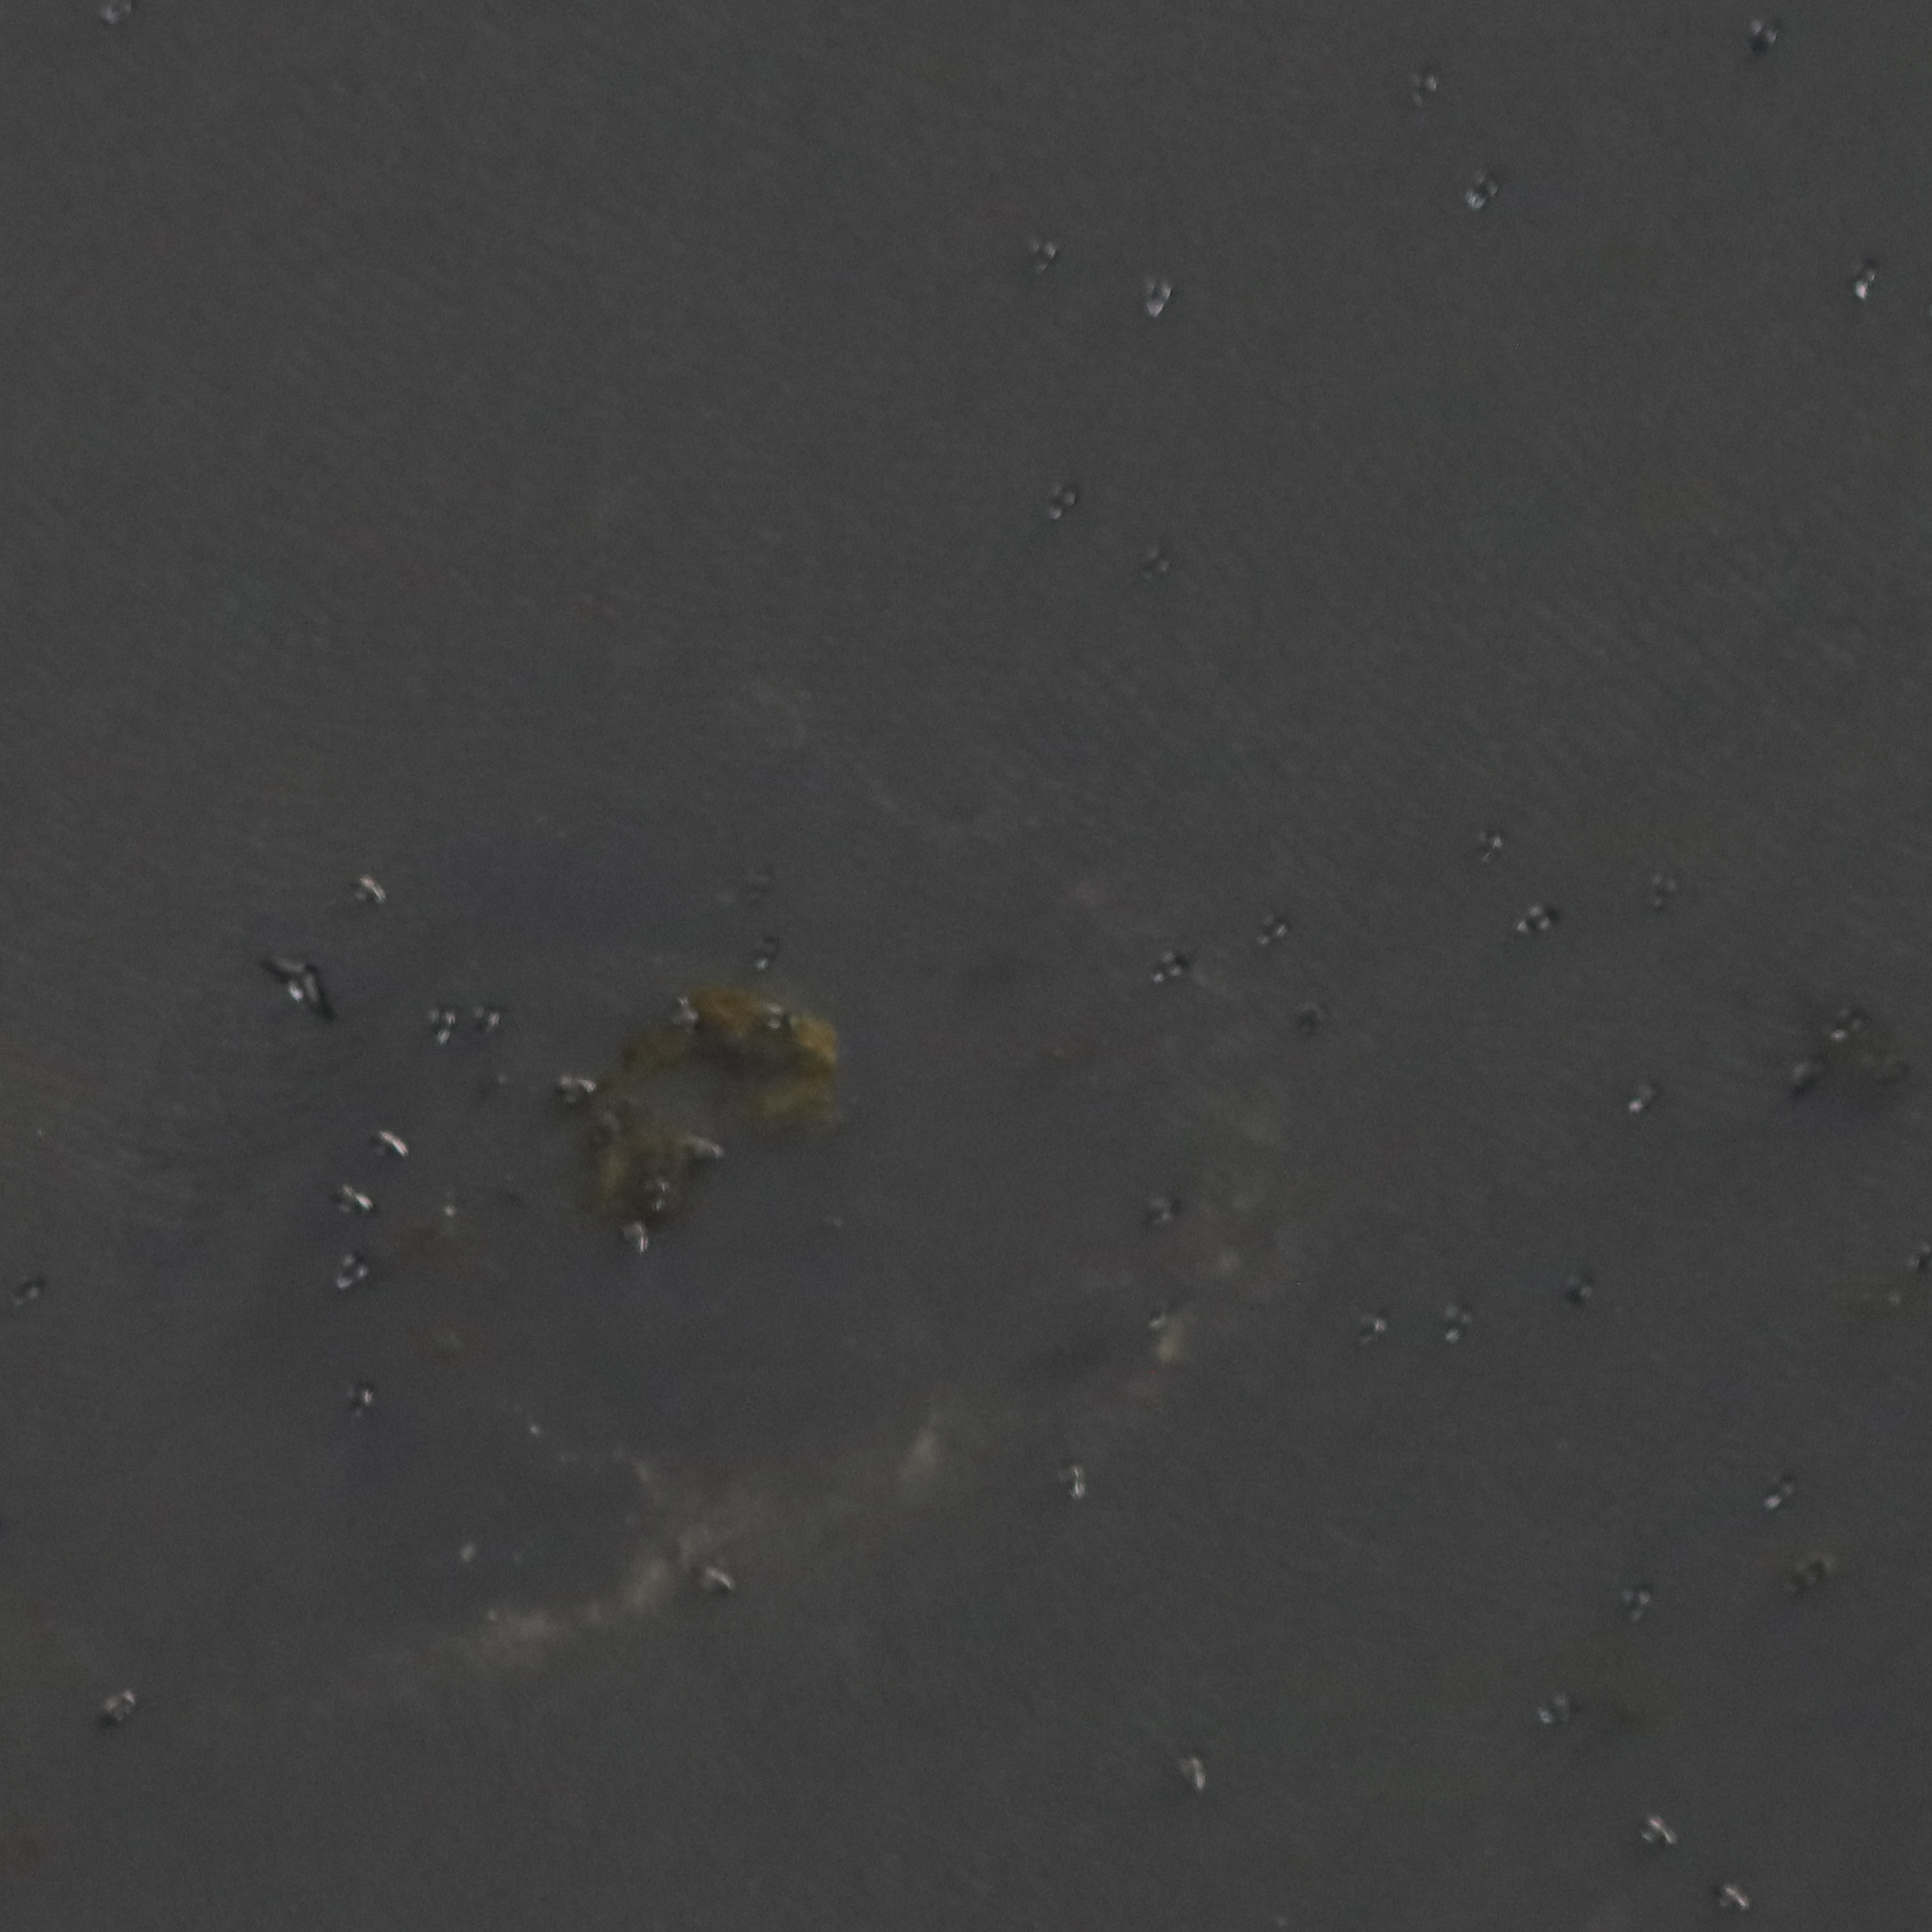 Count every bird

51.